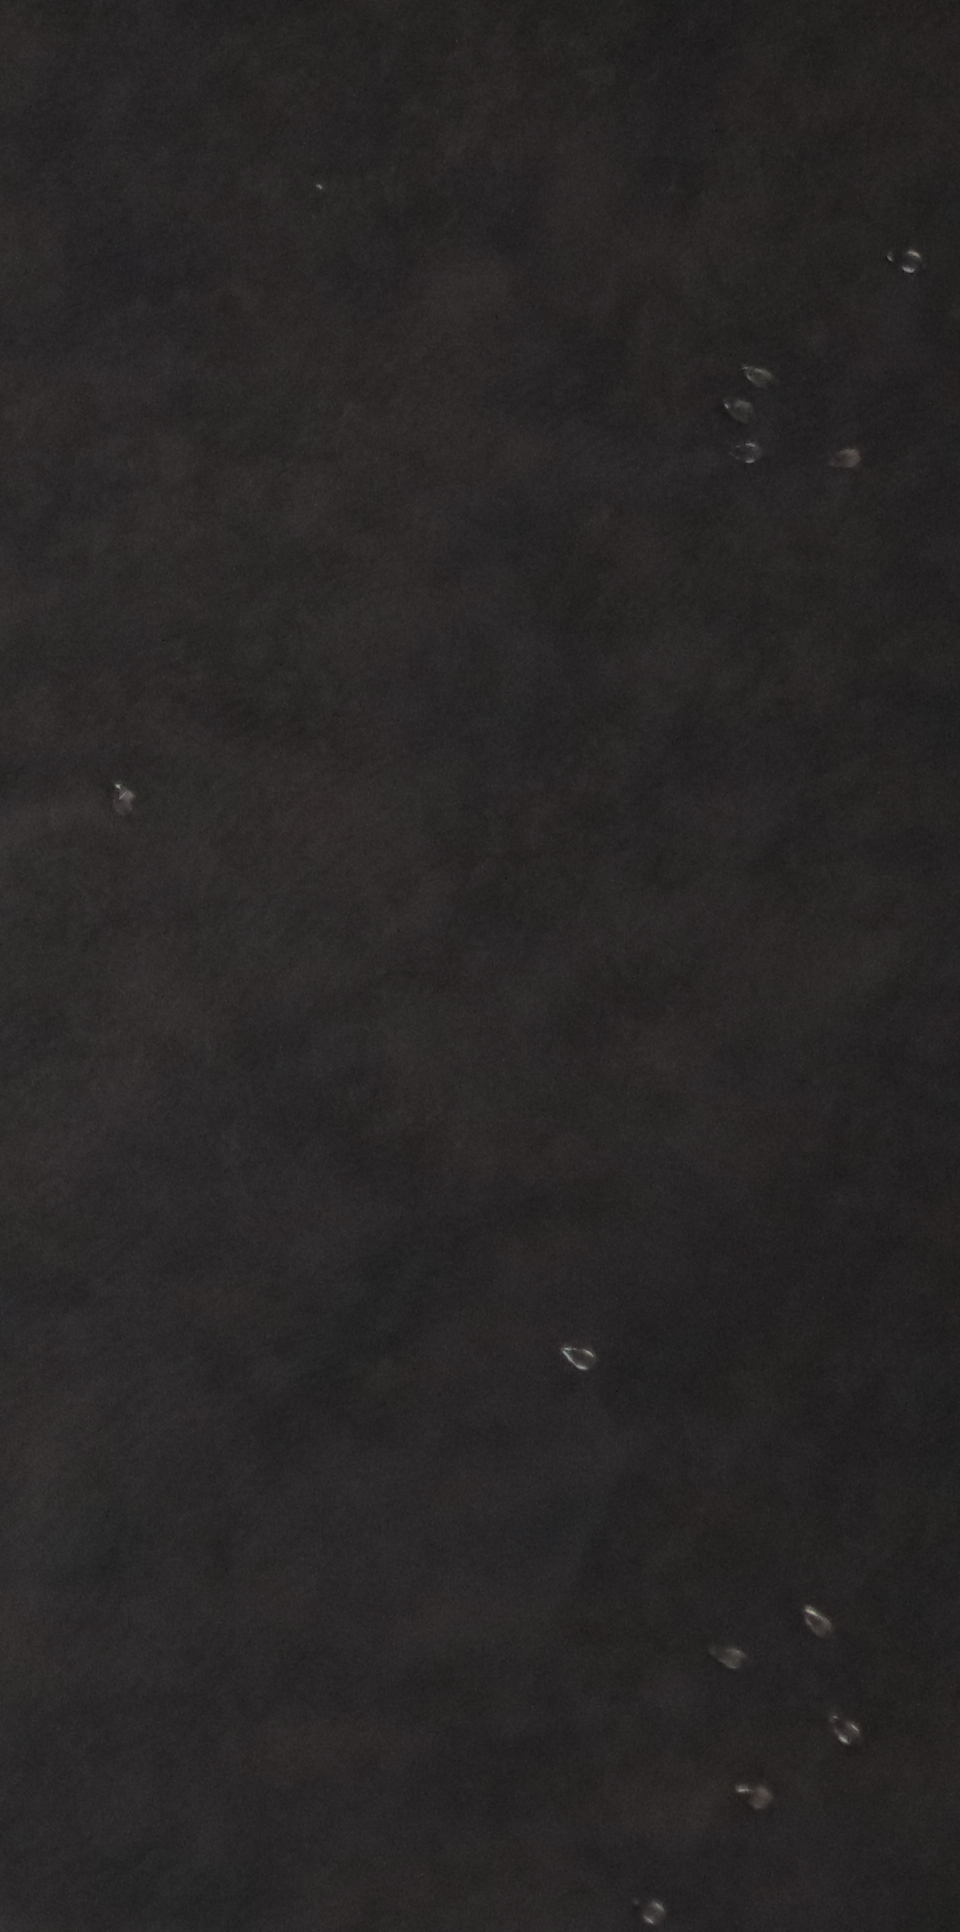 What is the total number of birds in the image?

12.